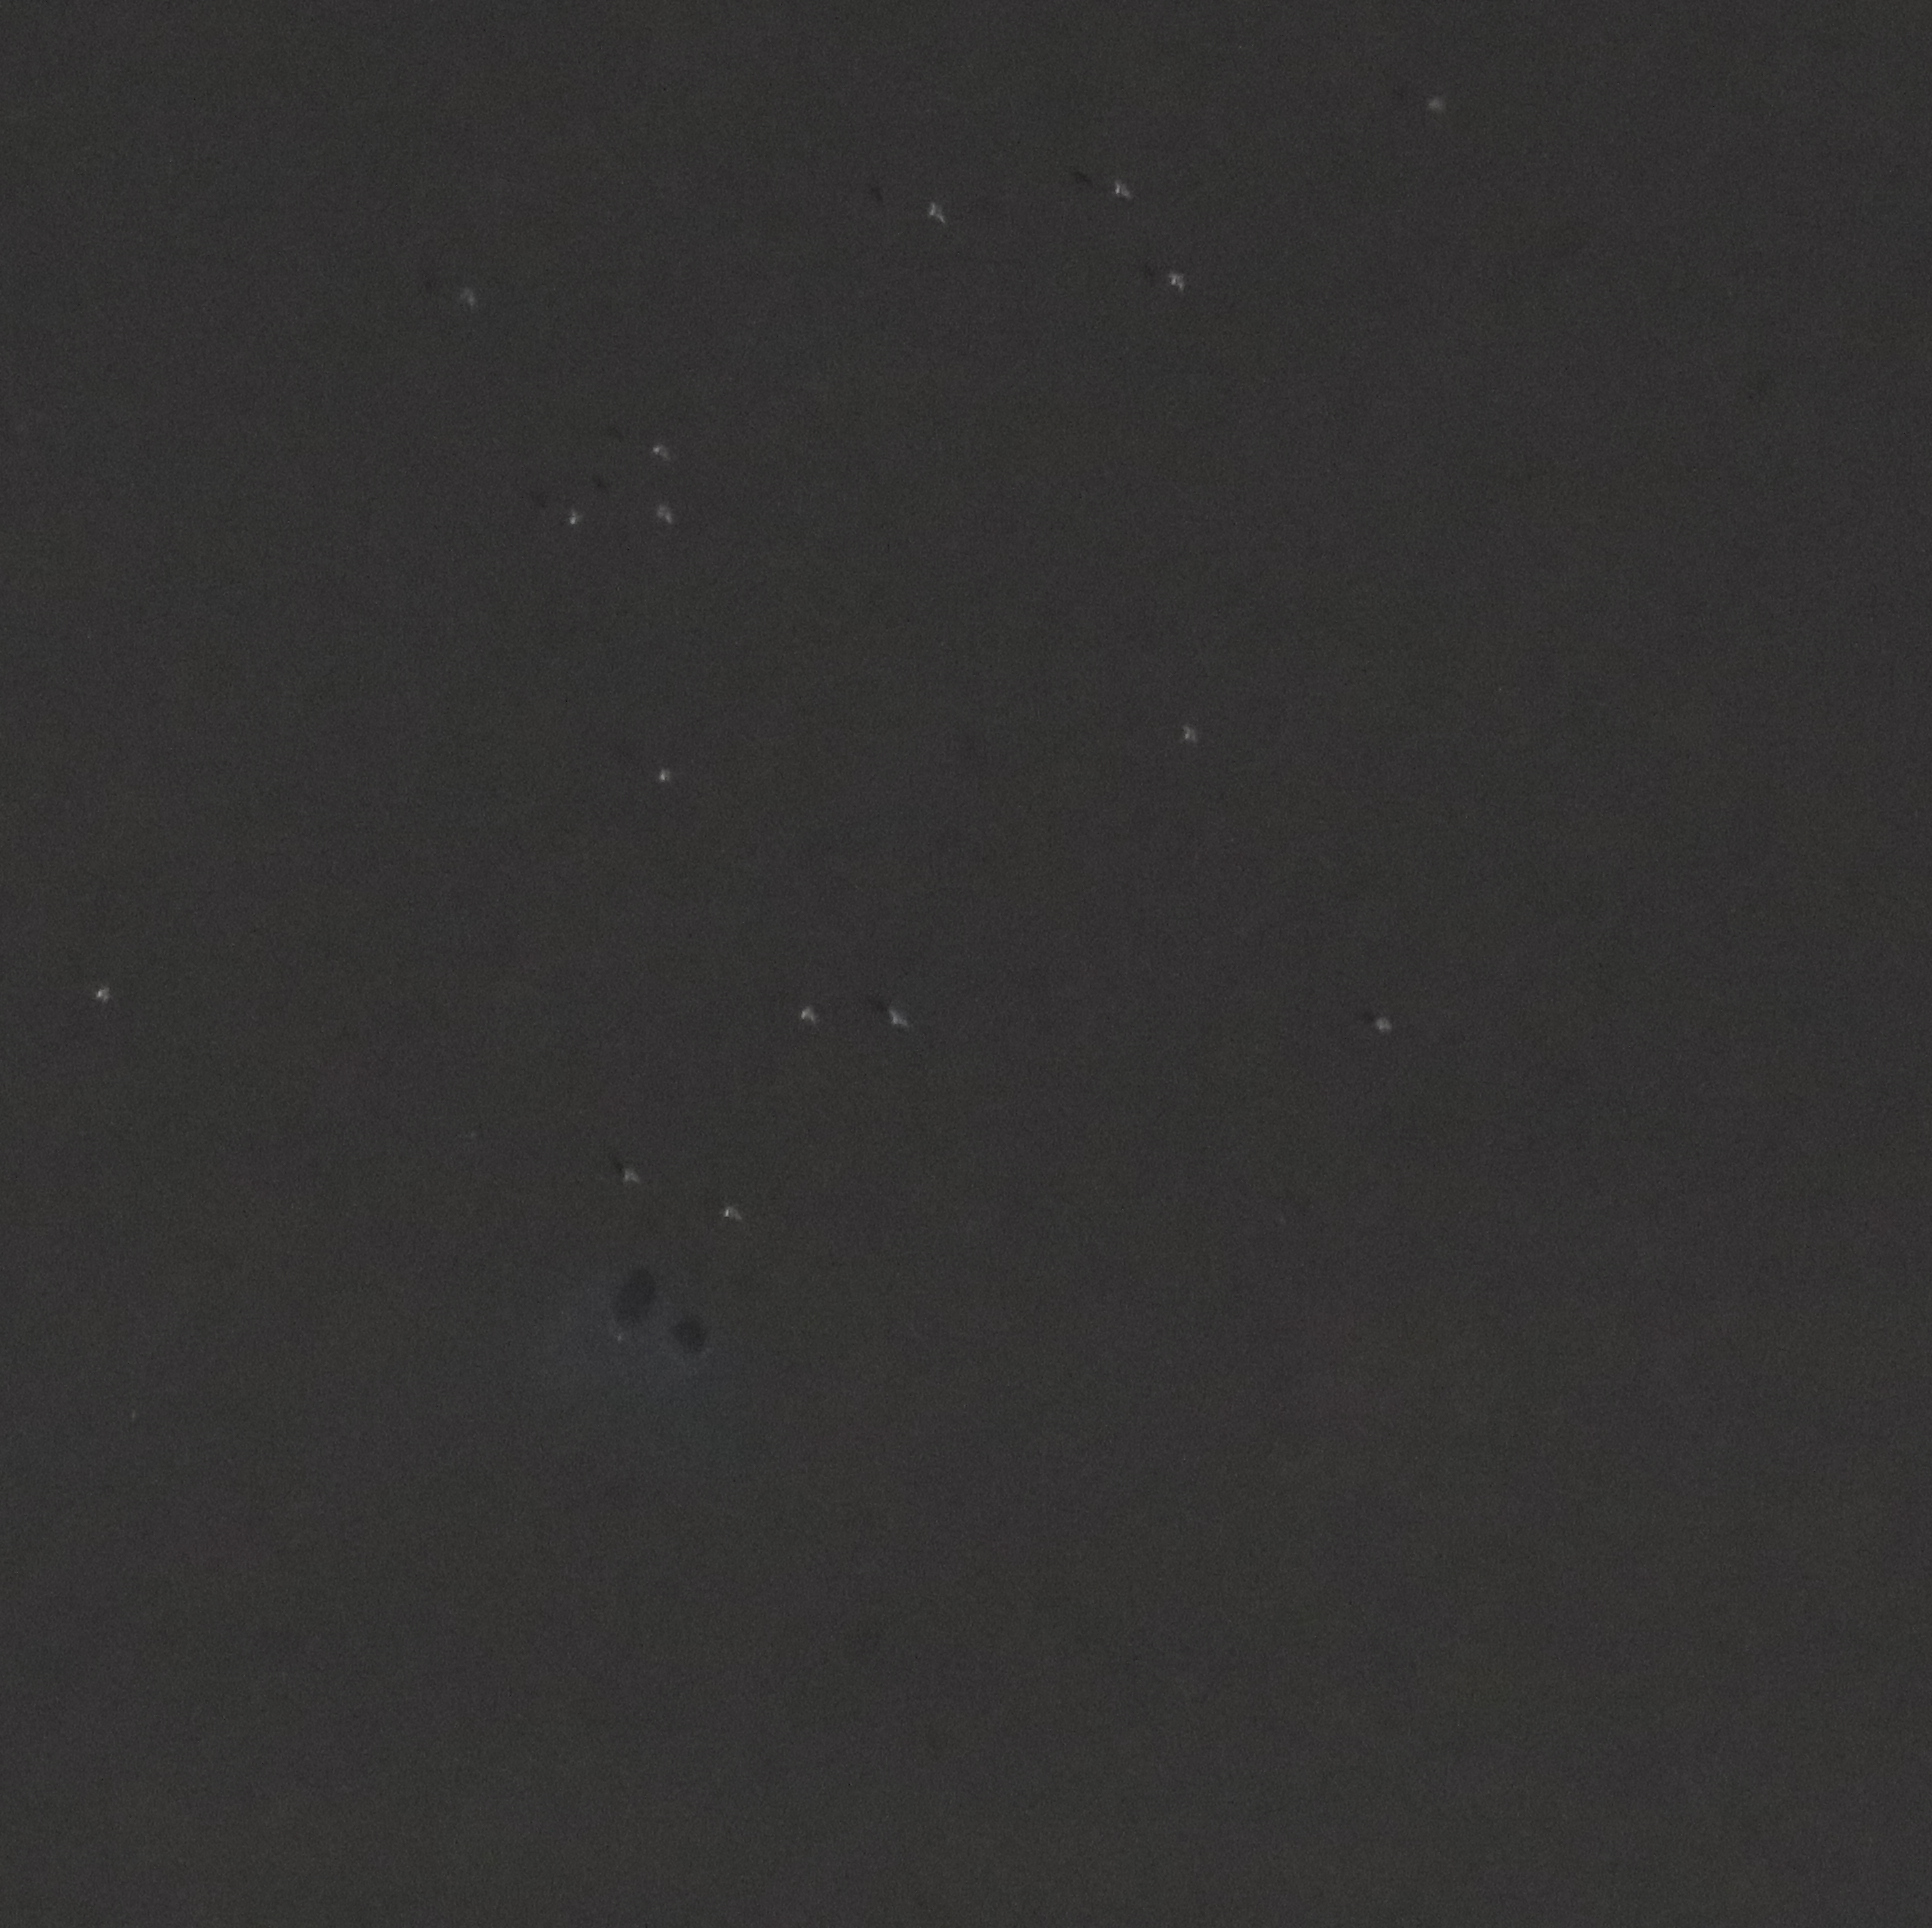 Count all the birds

16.